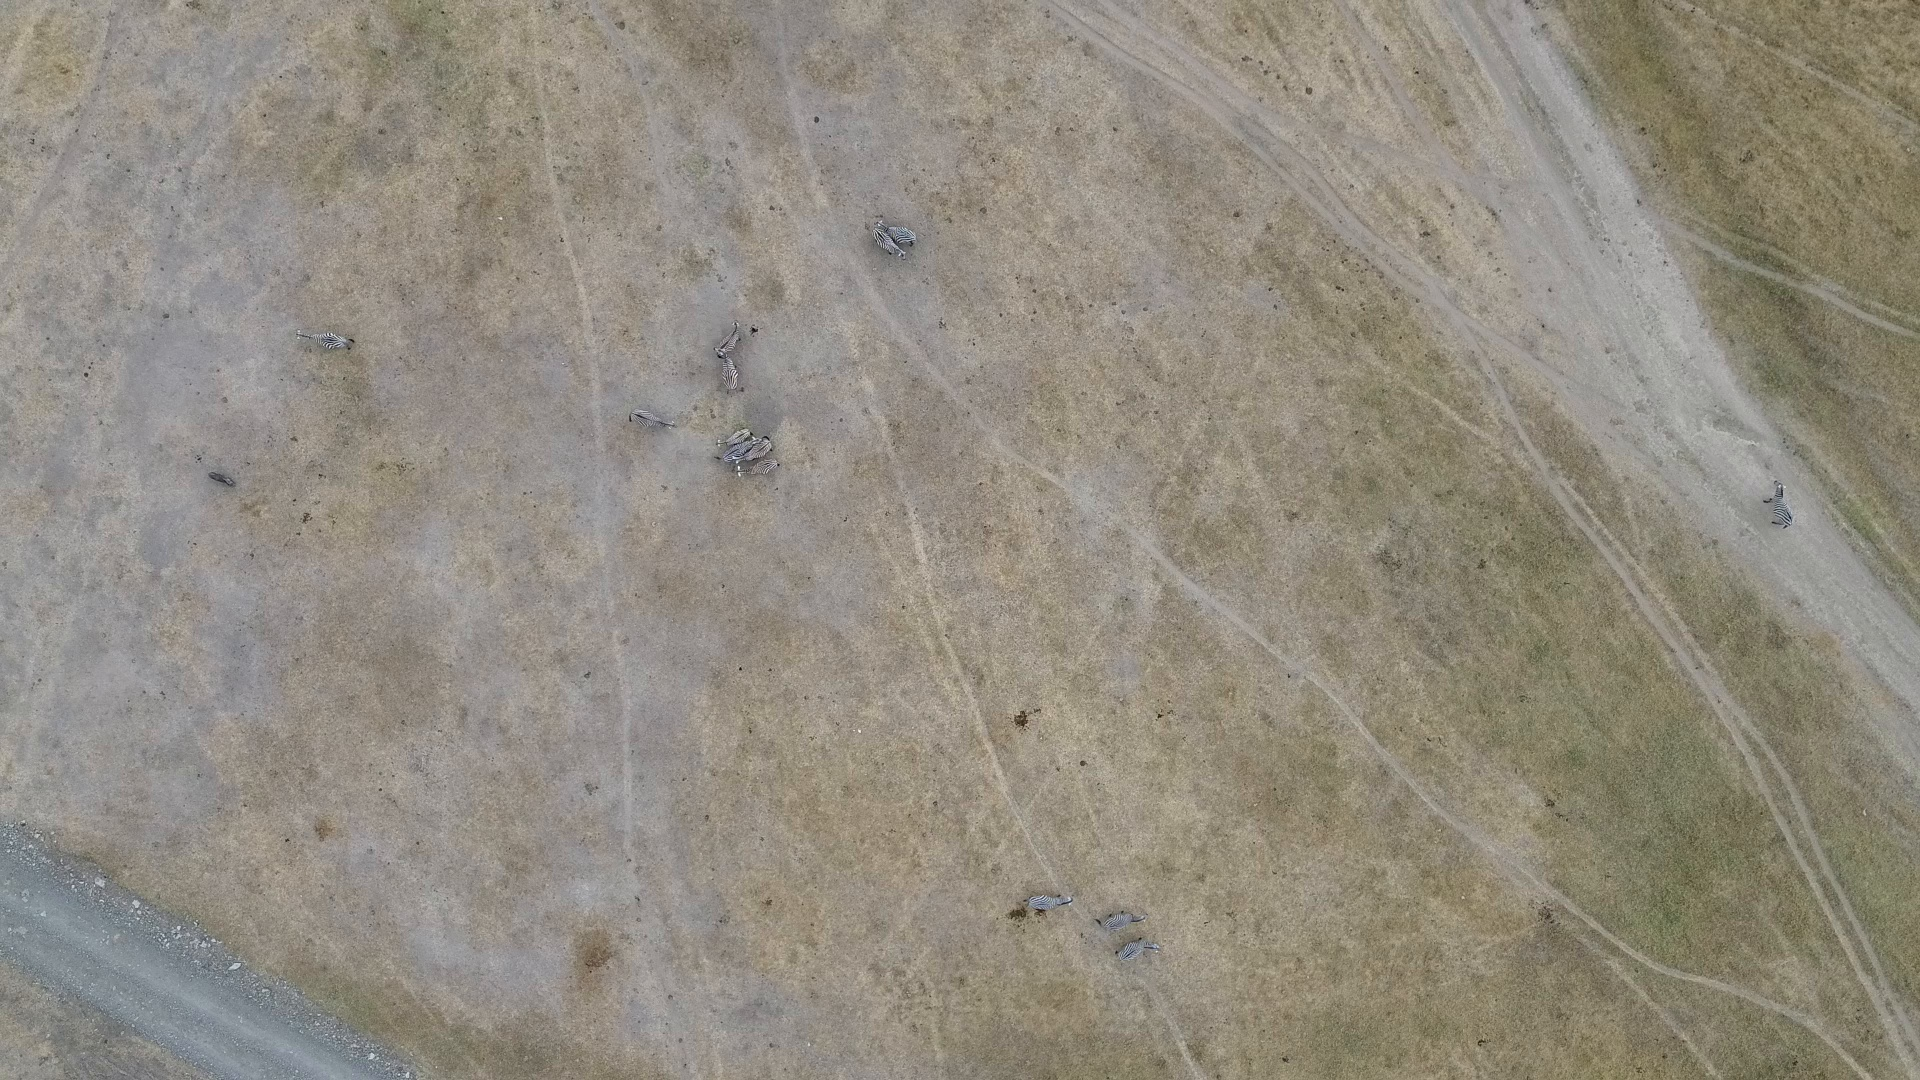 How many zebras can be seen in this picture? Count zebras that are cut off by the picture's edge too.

14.